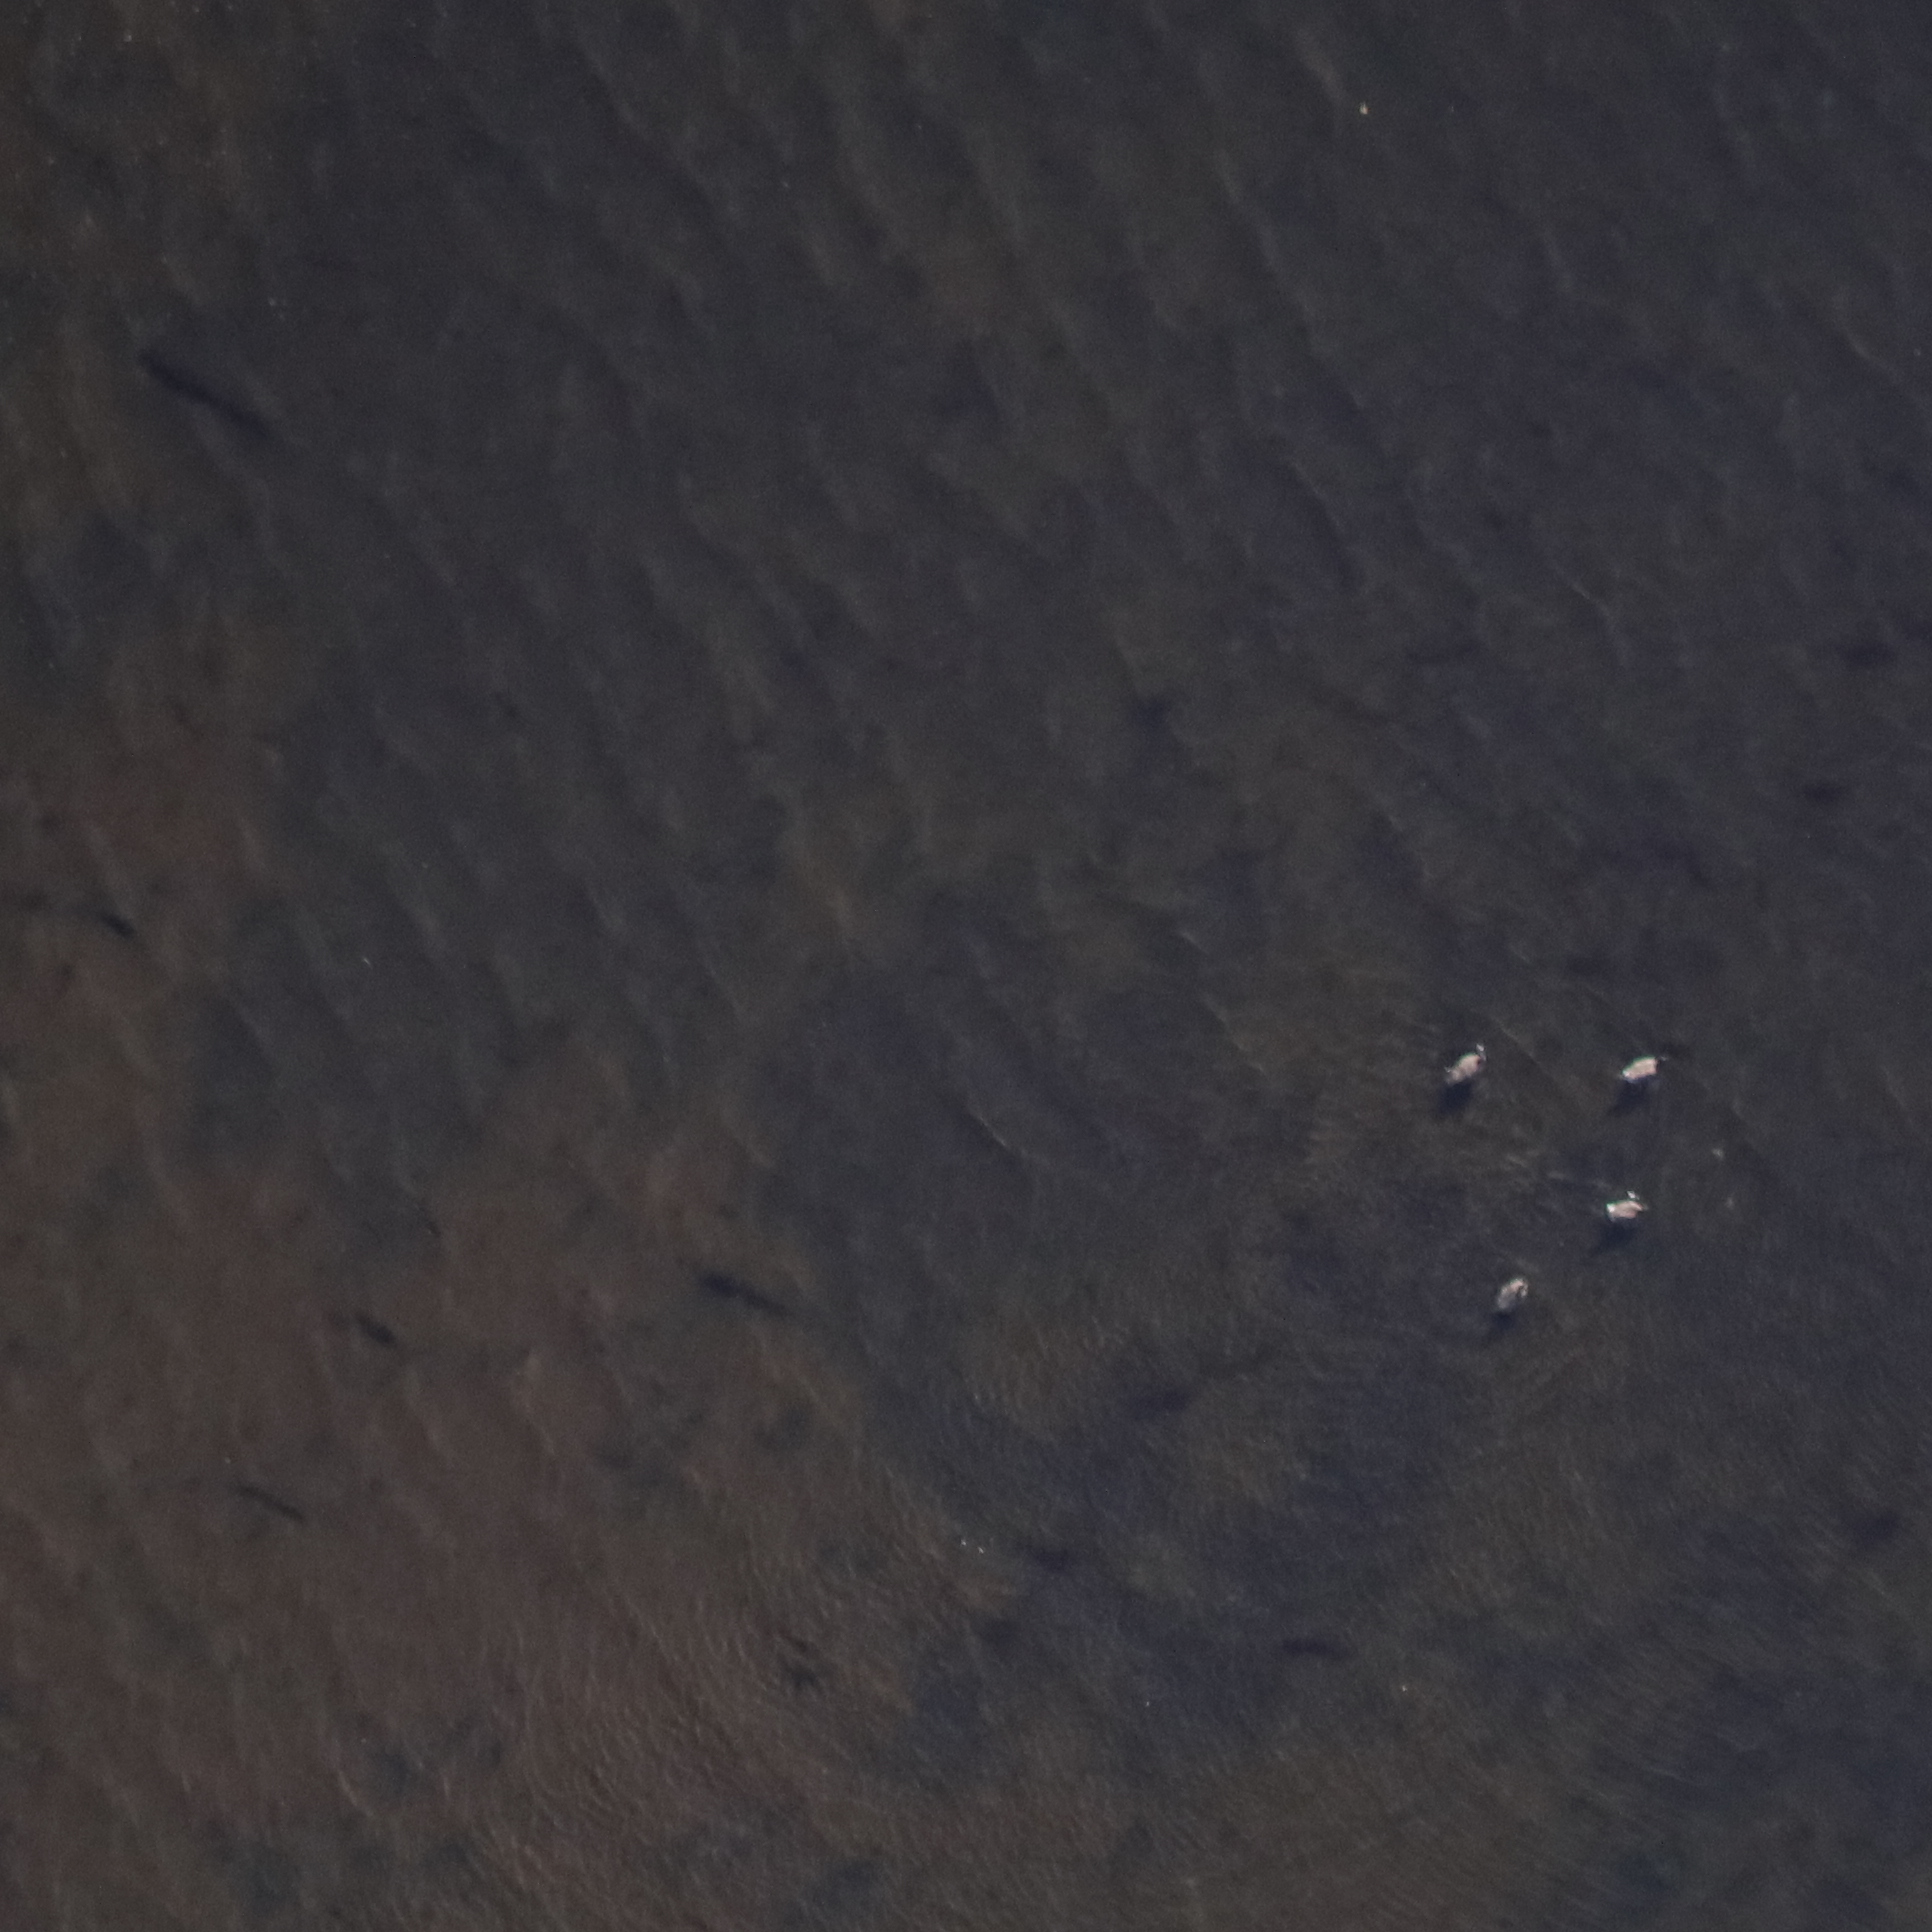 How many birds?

4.